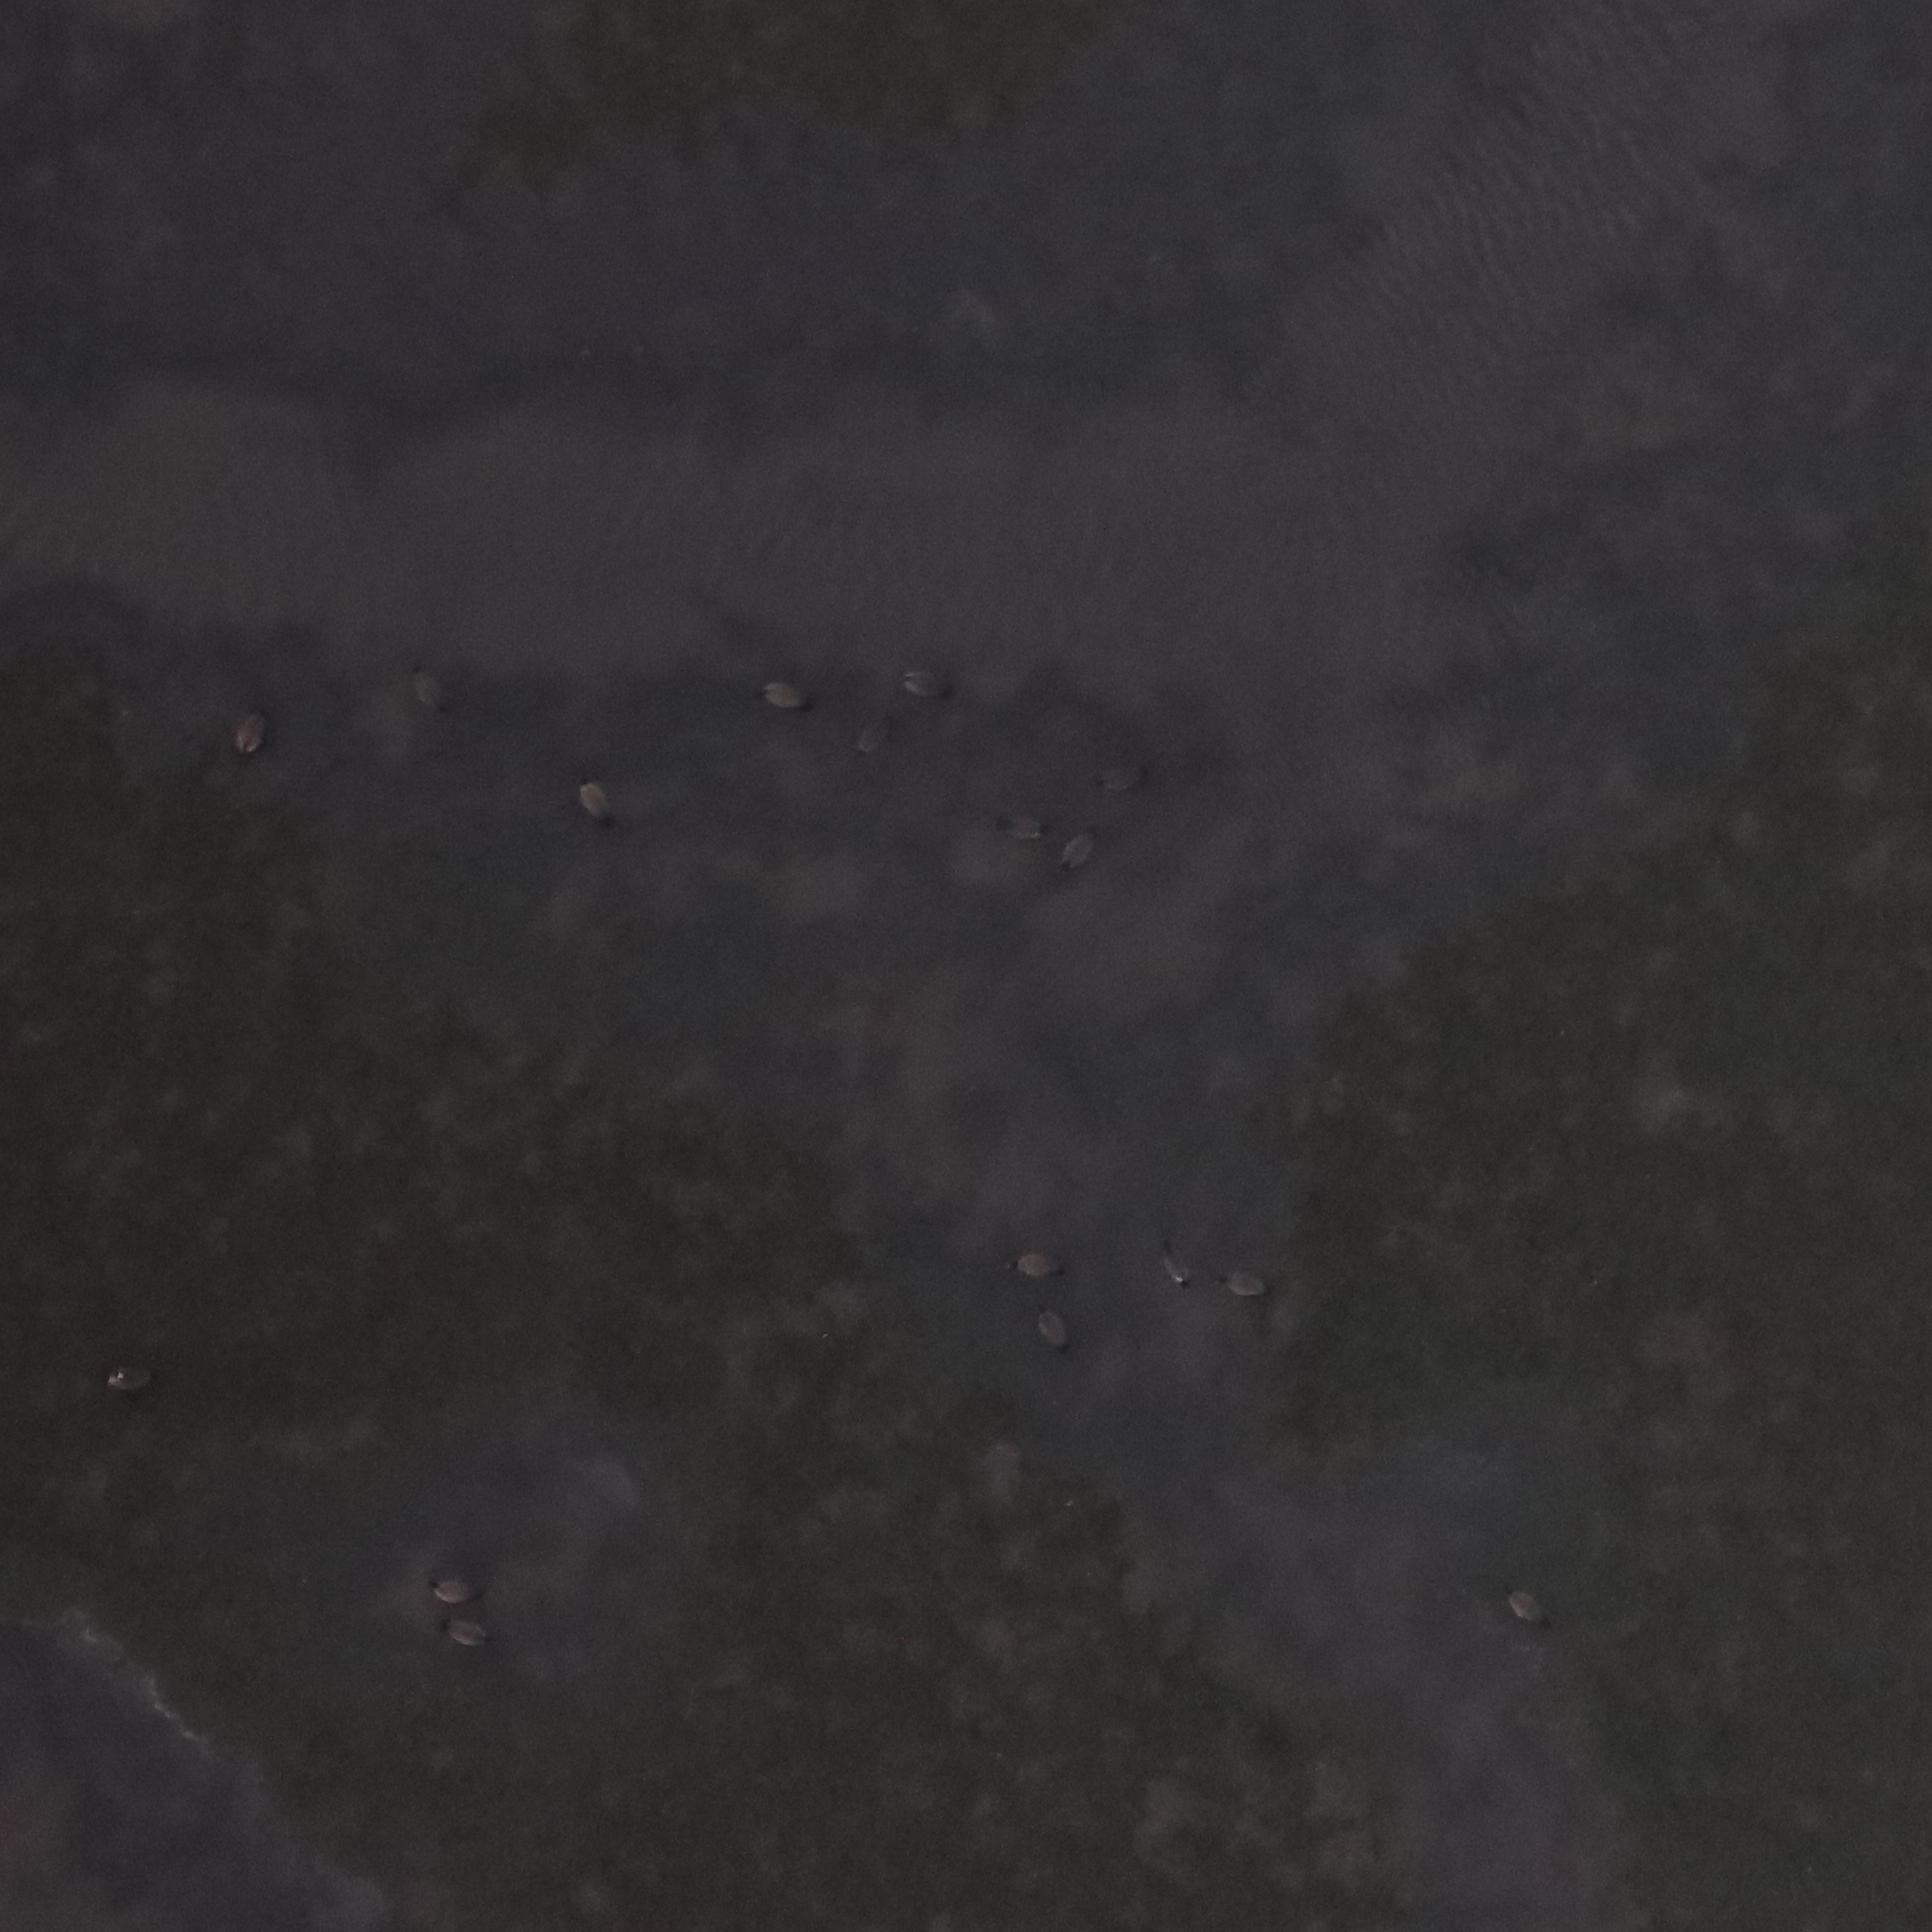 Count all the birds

17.